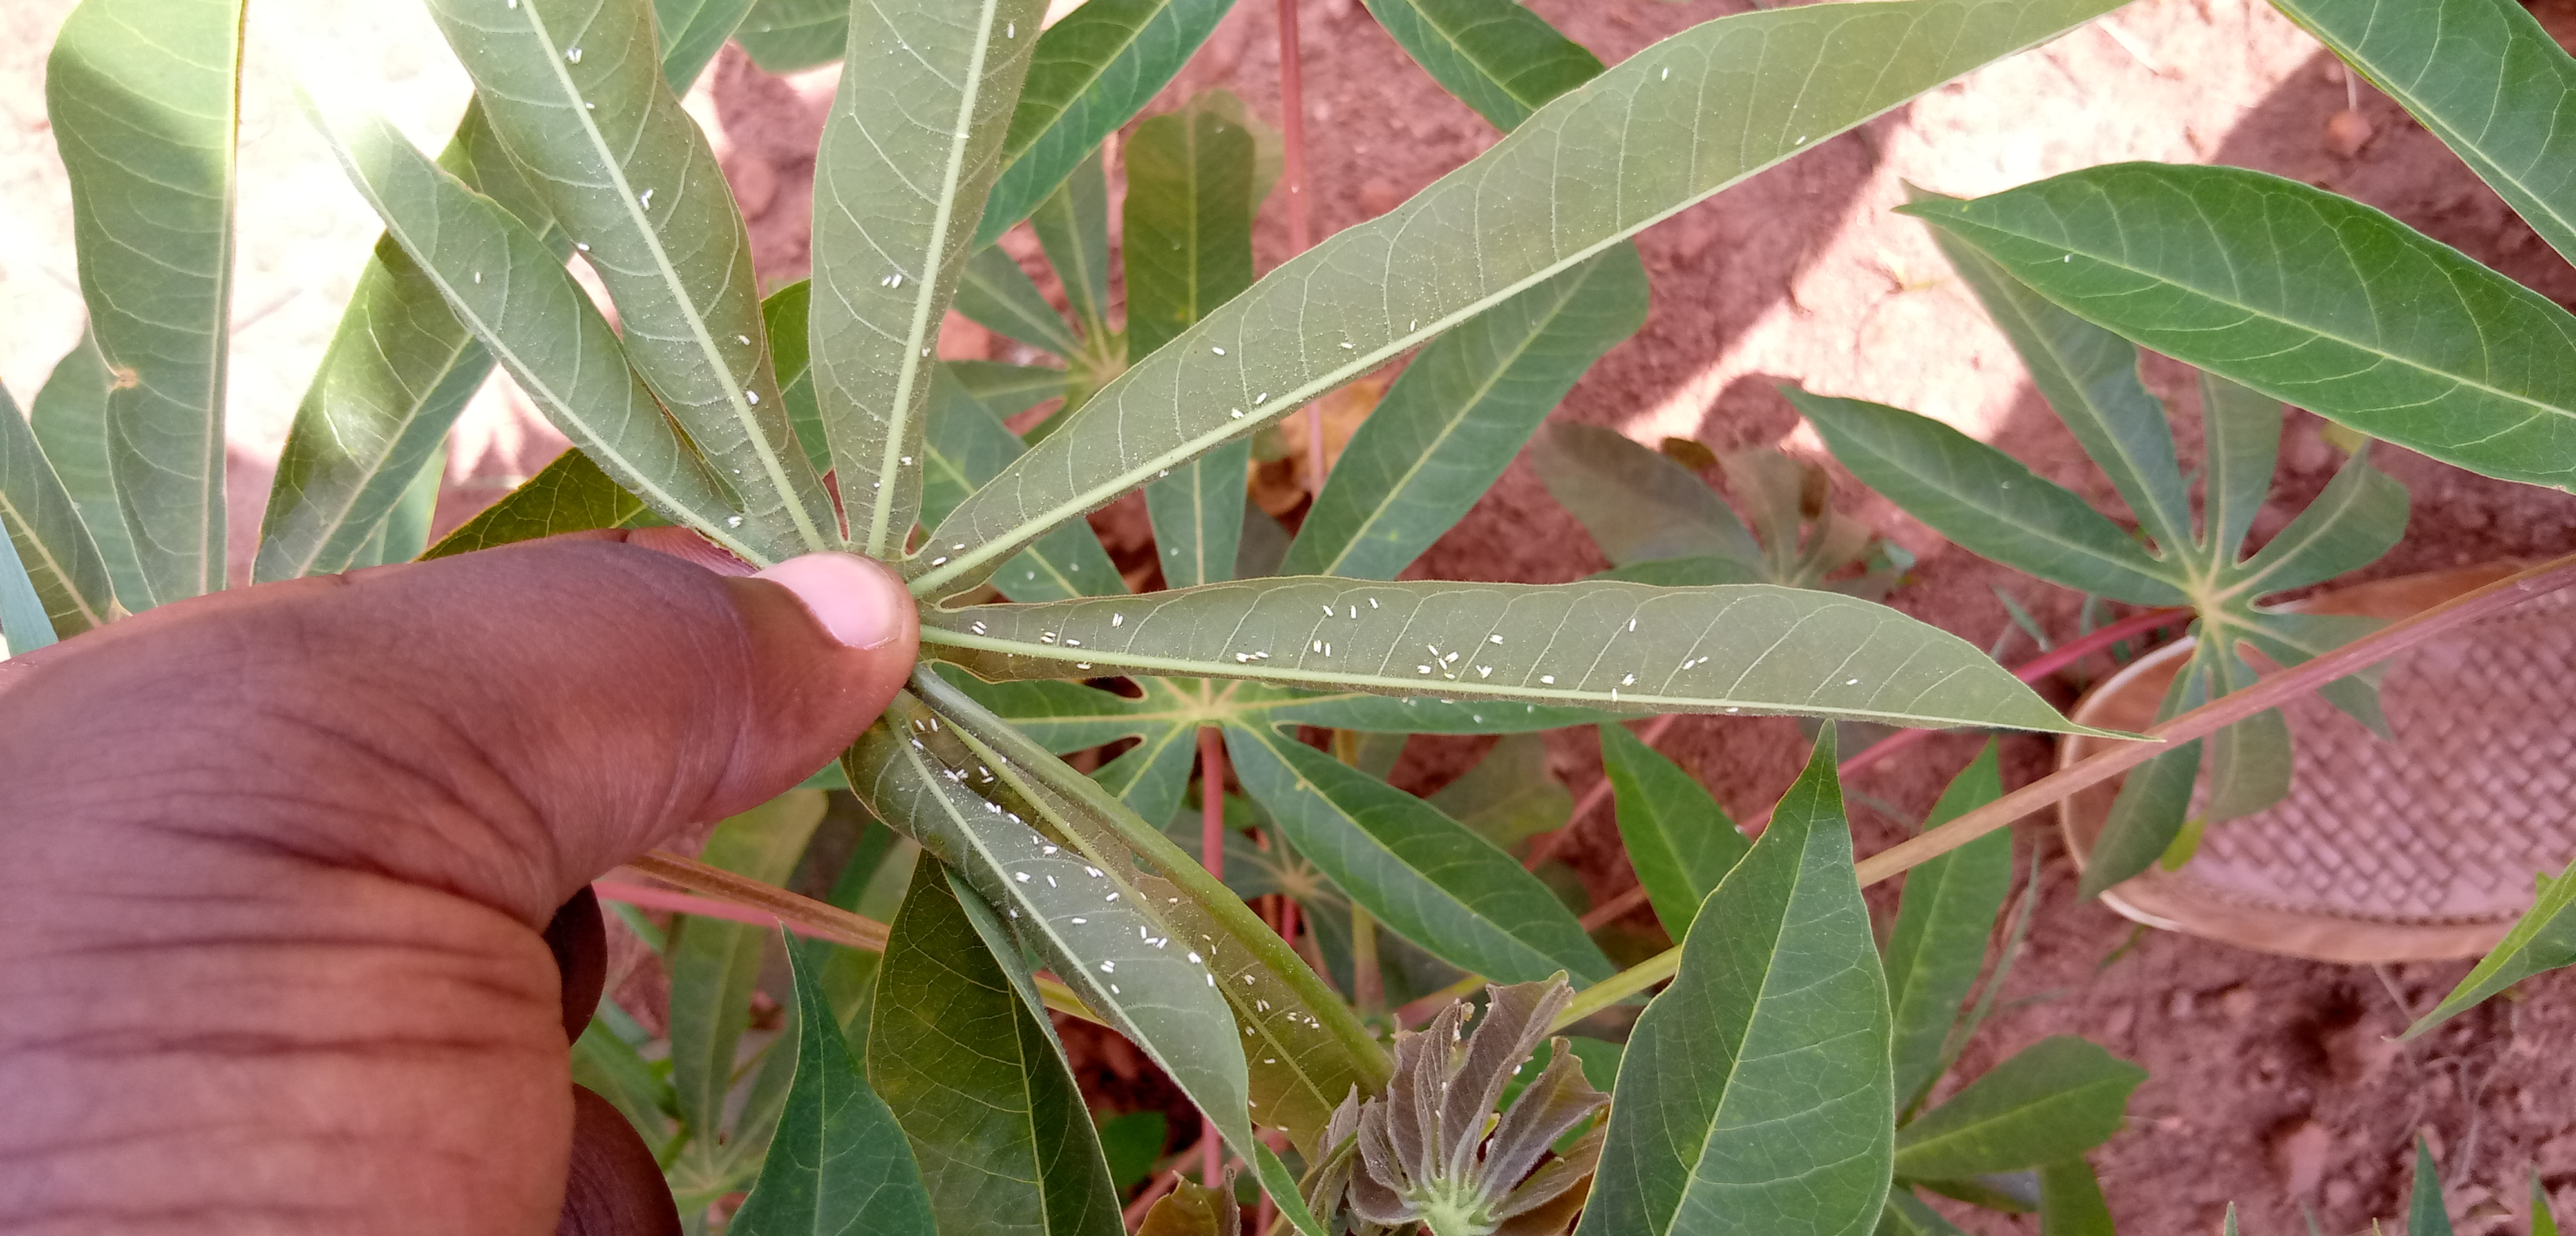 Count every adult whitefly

117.